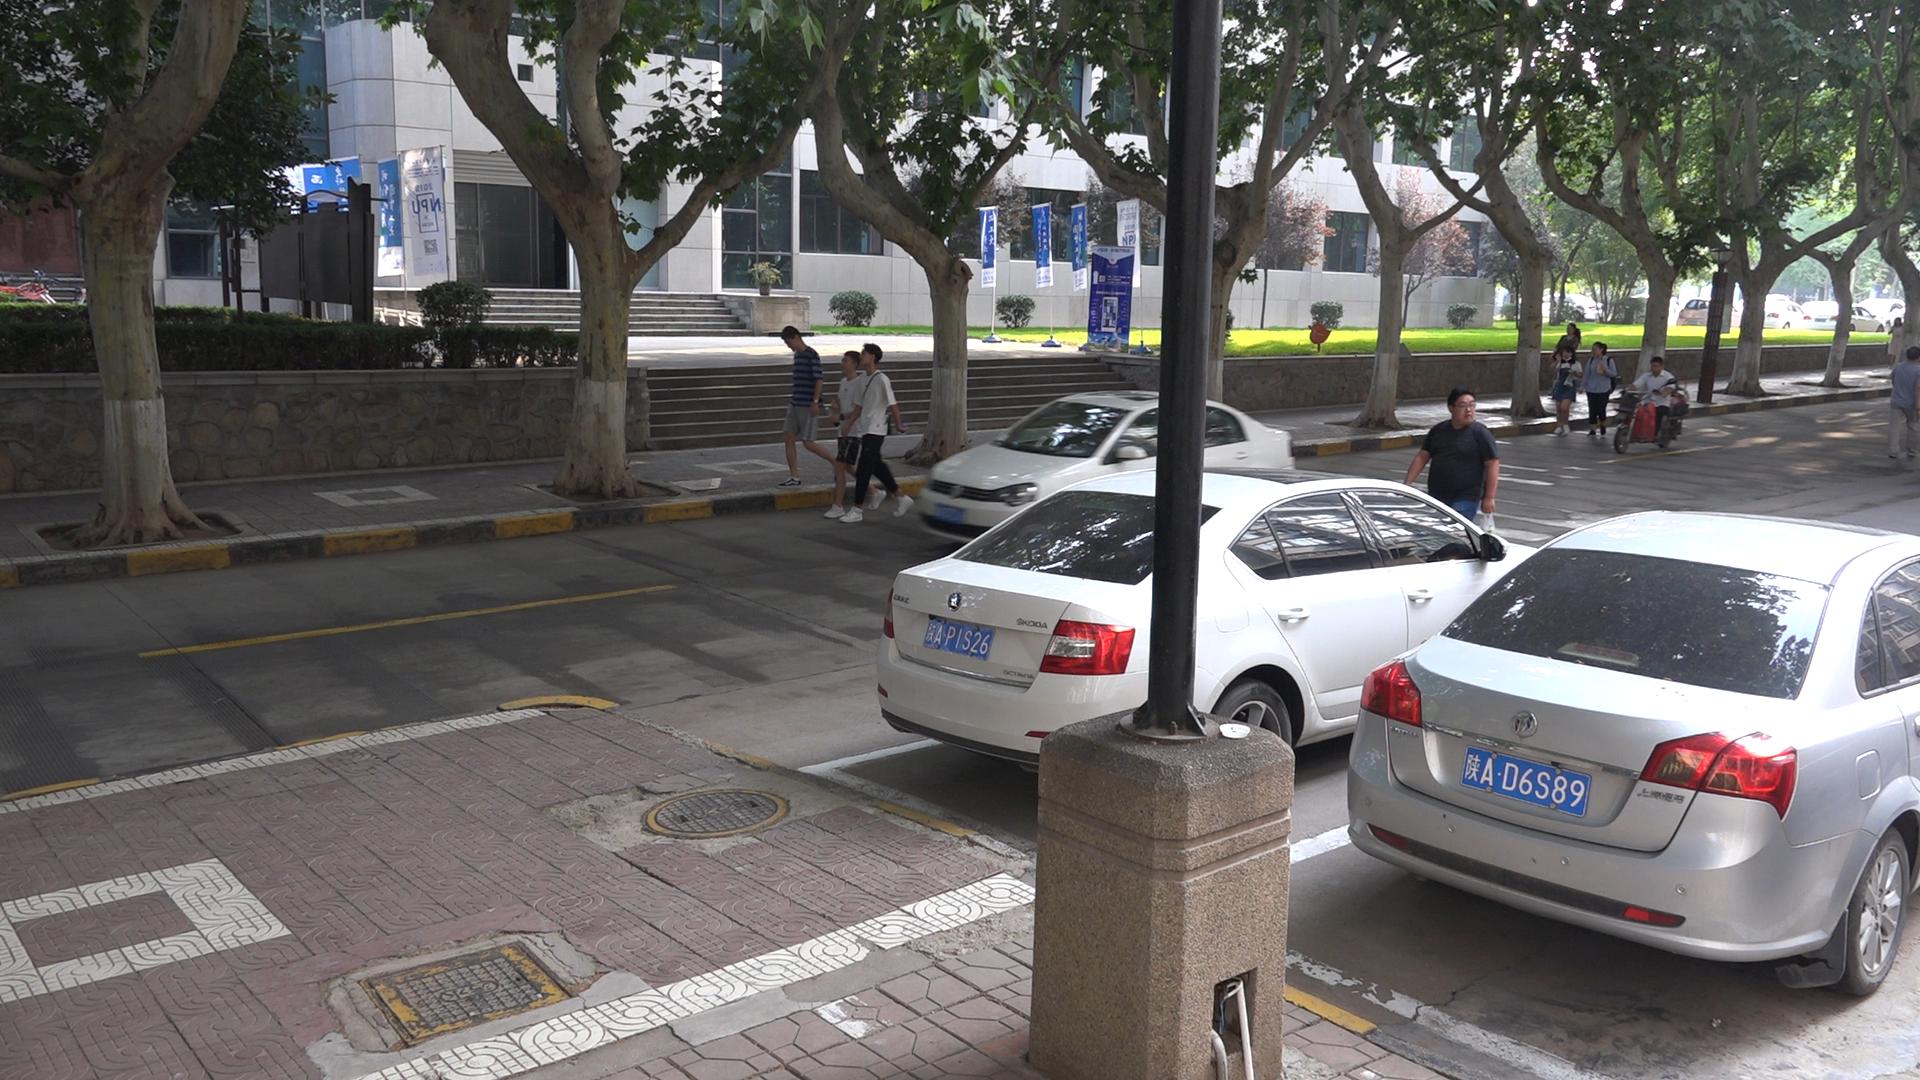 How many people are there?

10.